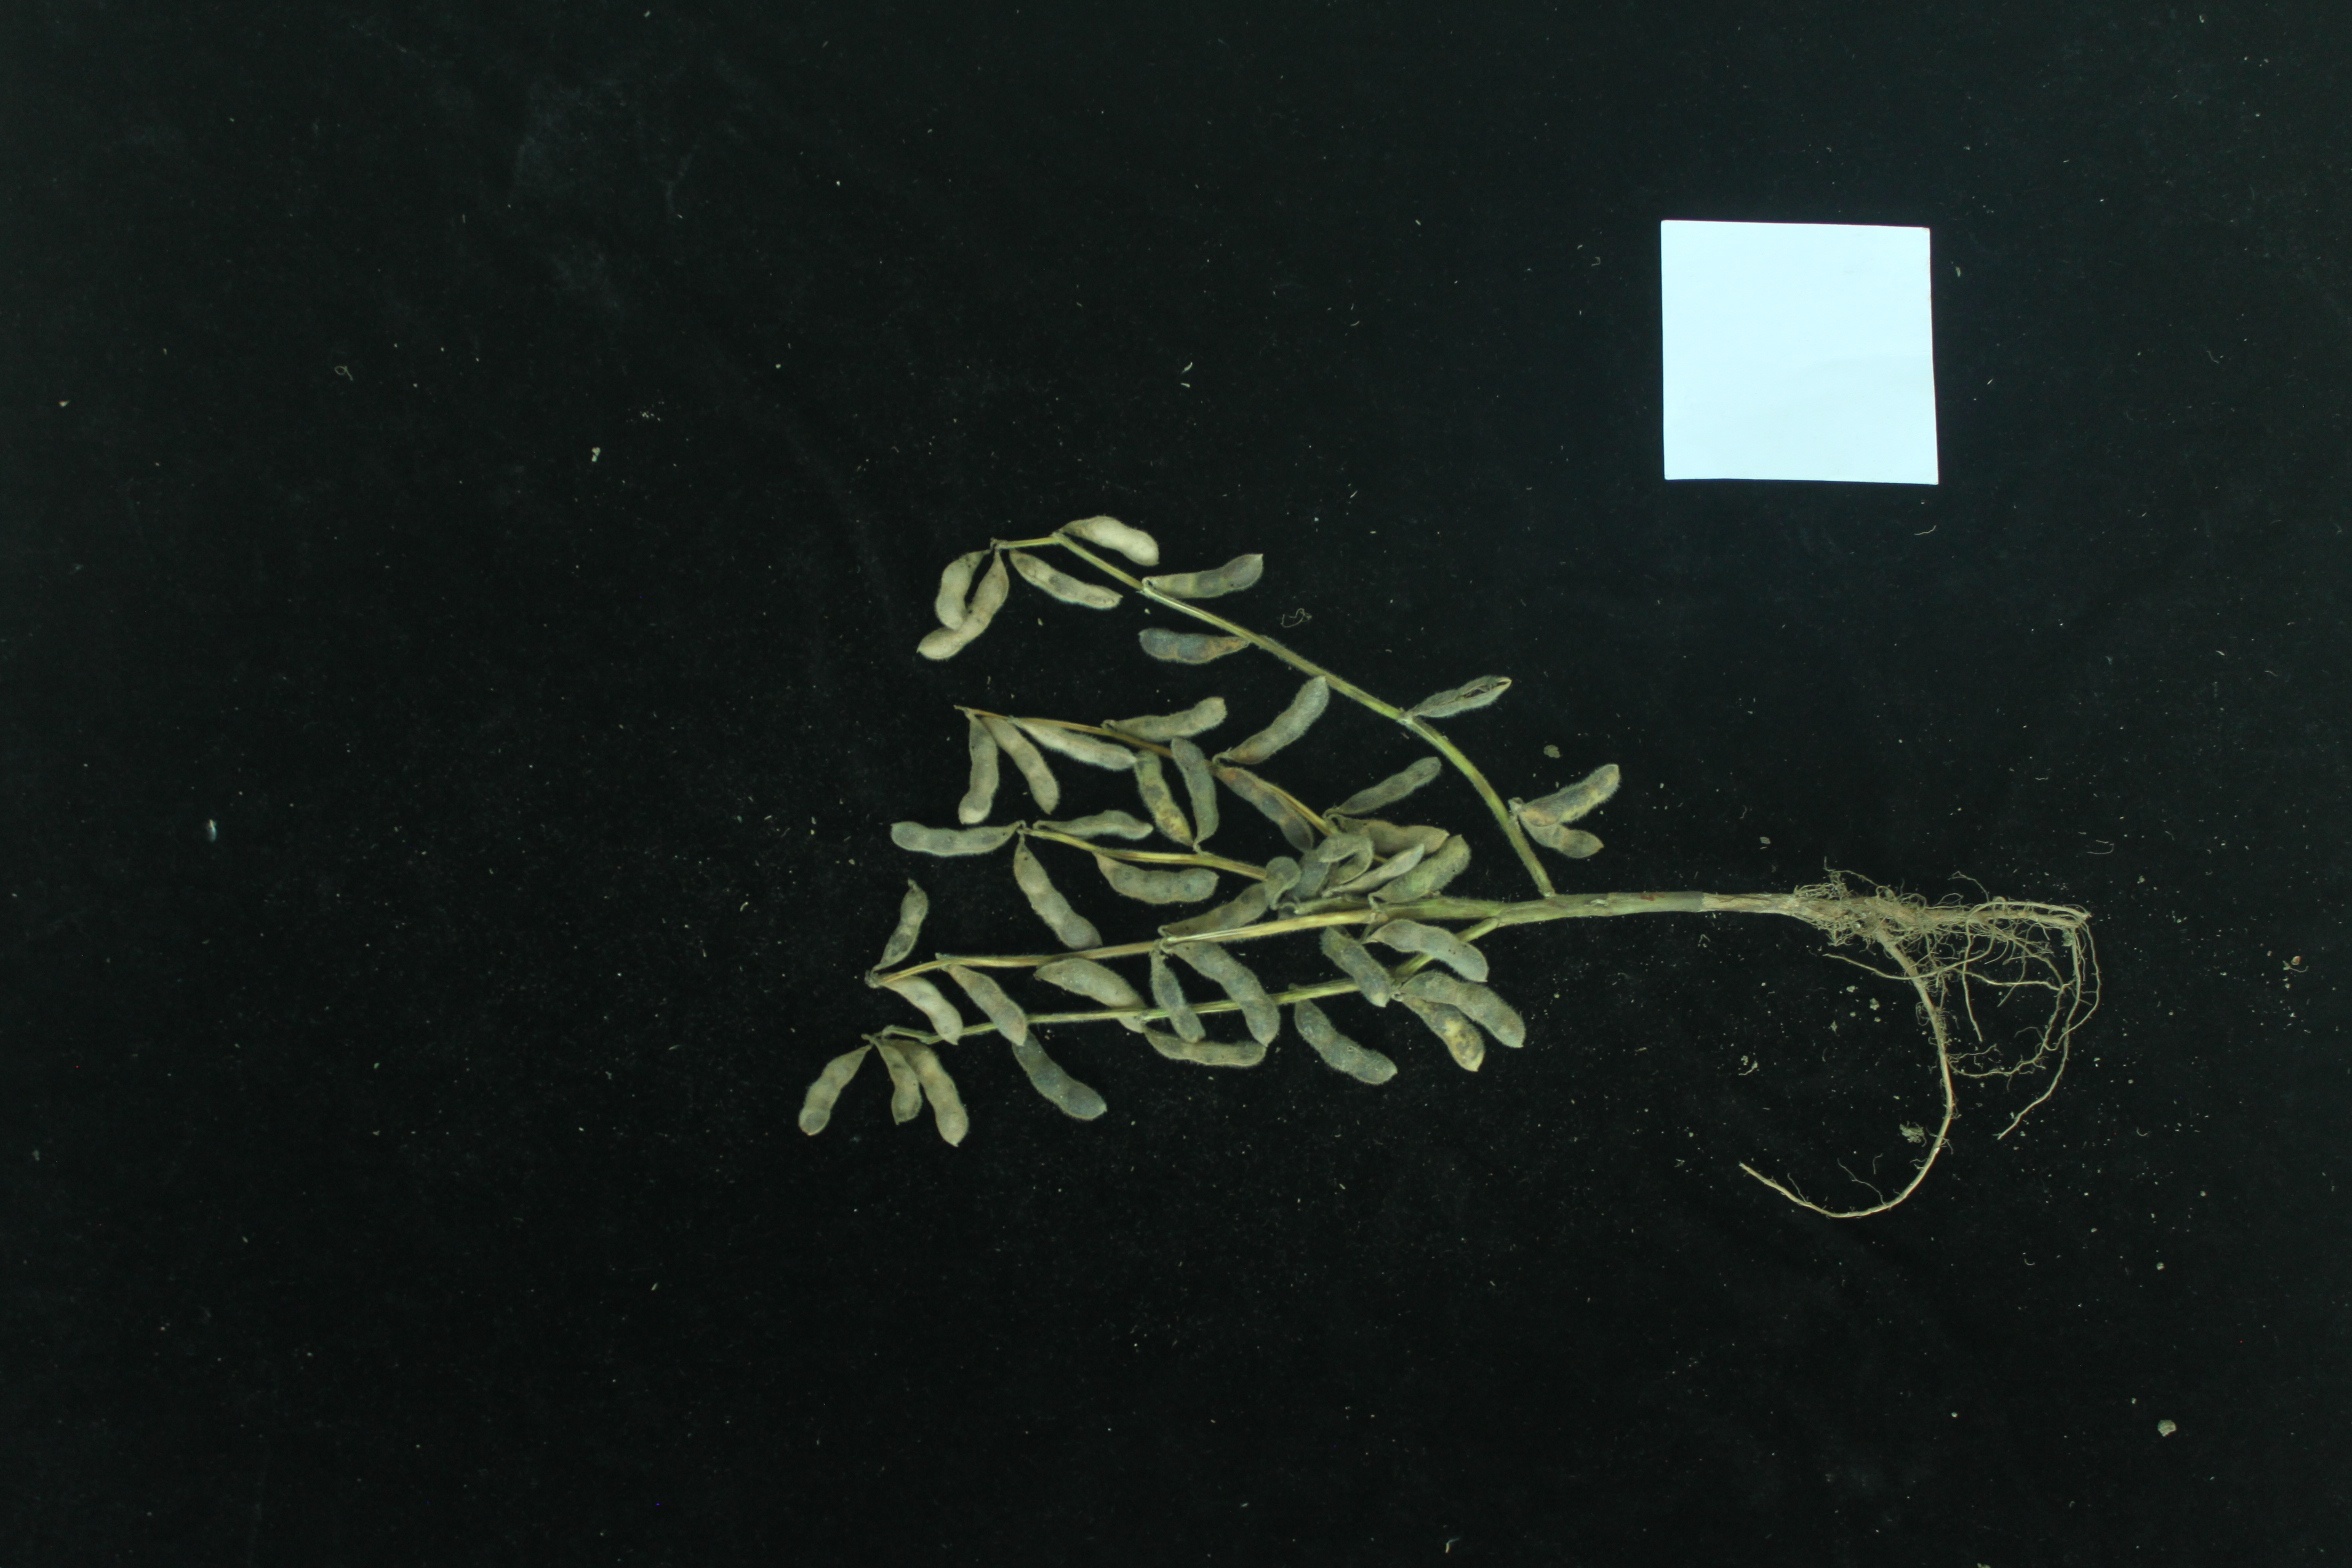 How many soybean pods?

42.